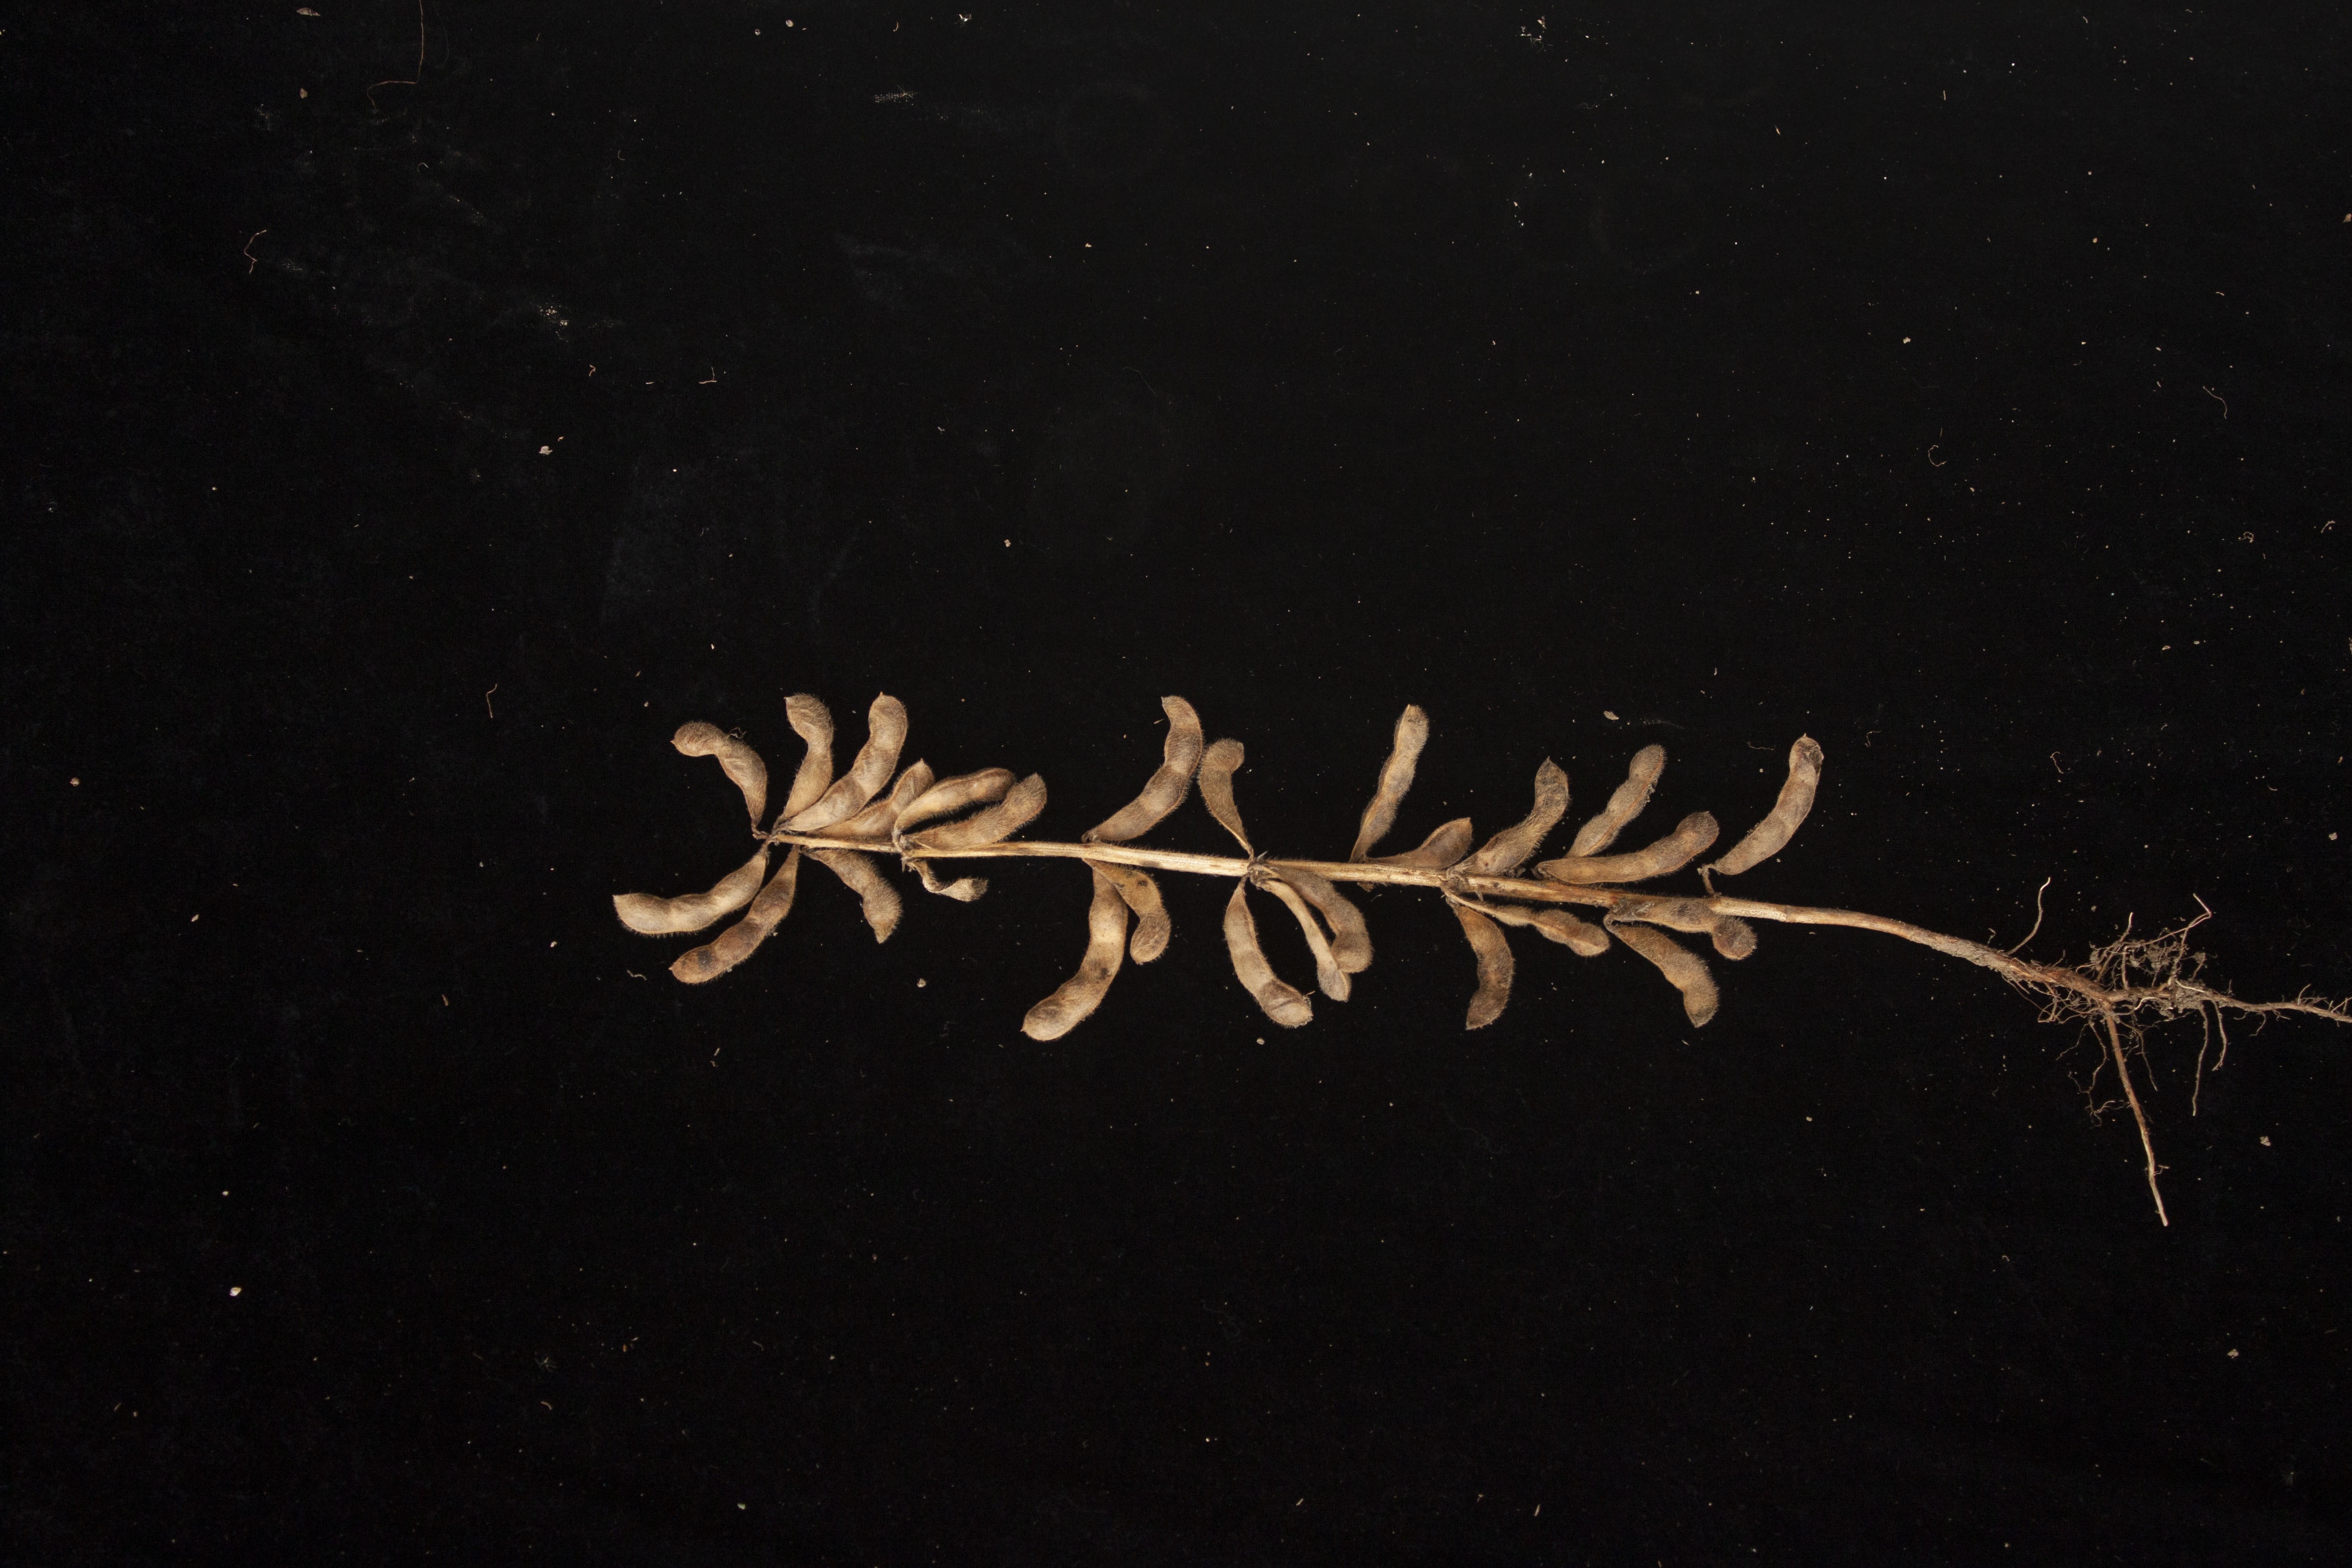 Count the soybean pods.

26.